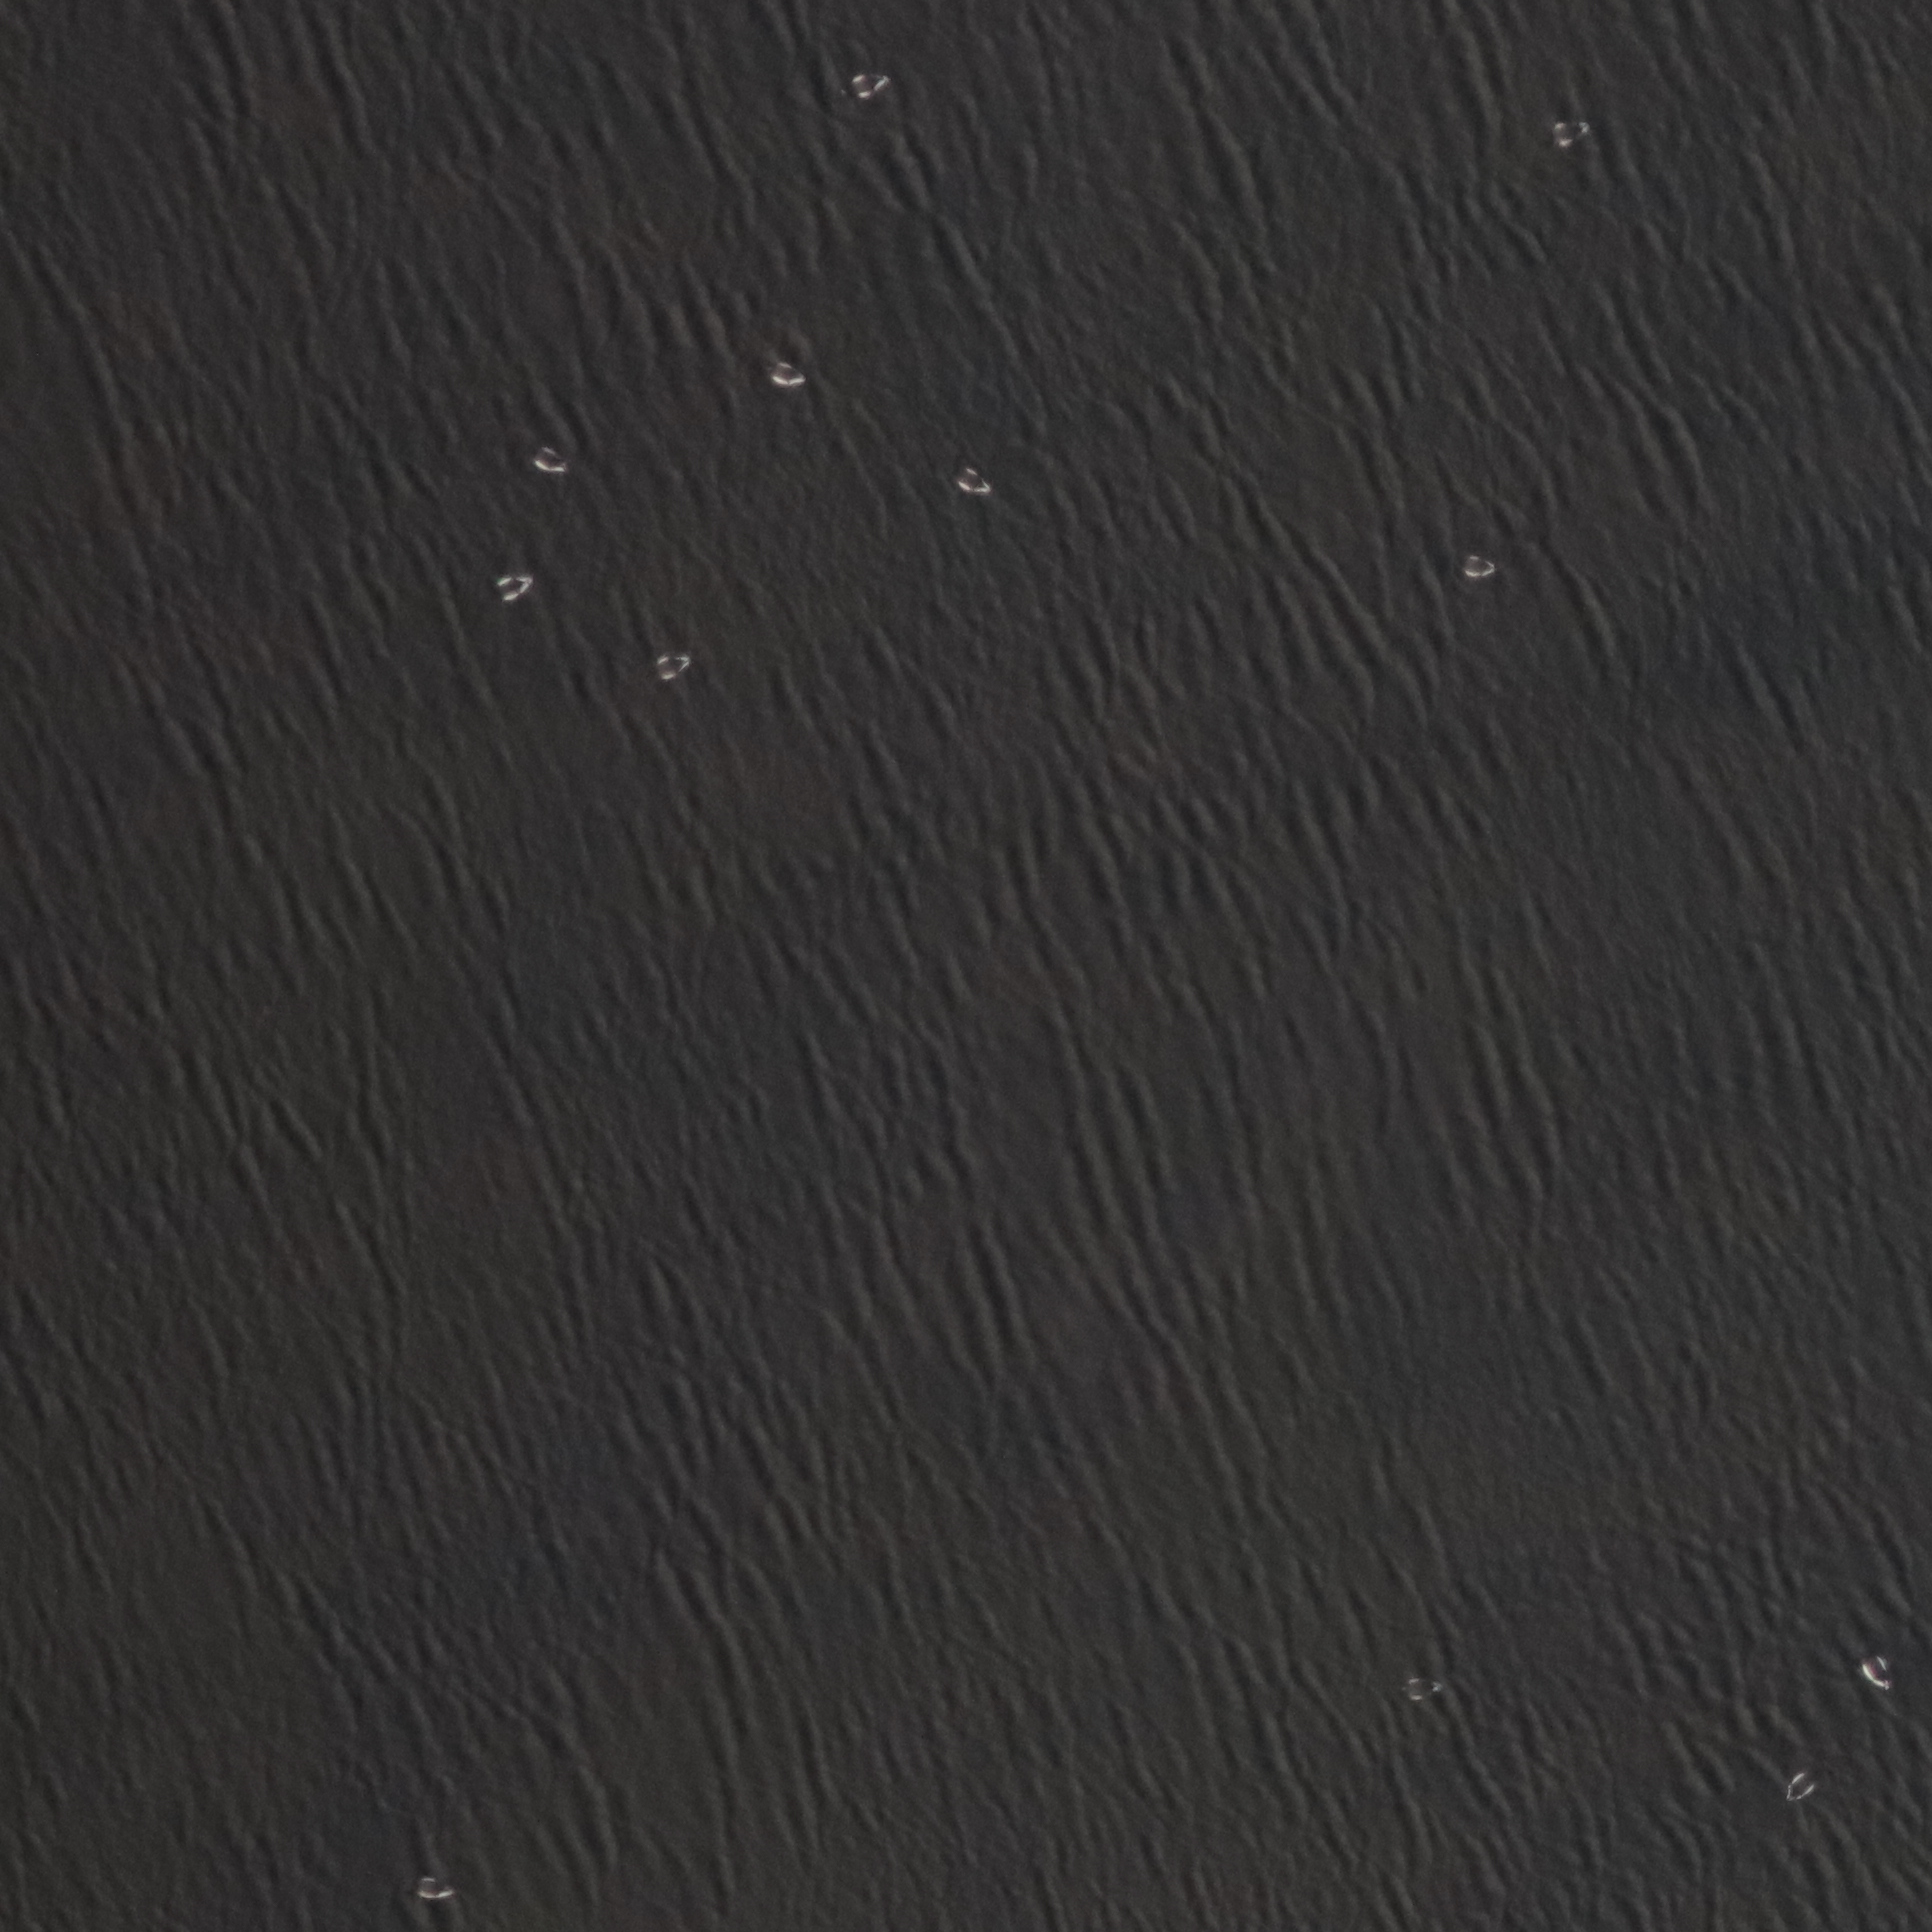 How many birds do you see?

12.